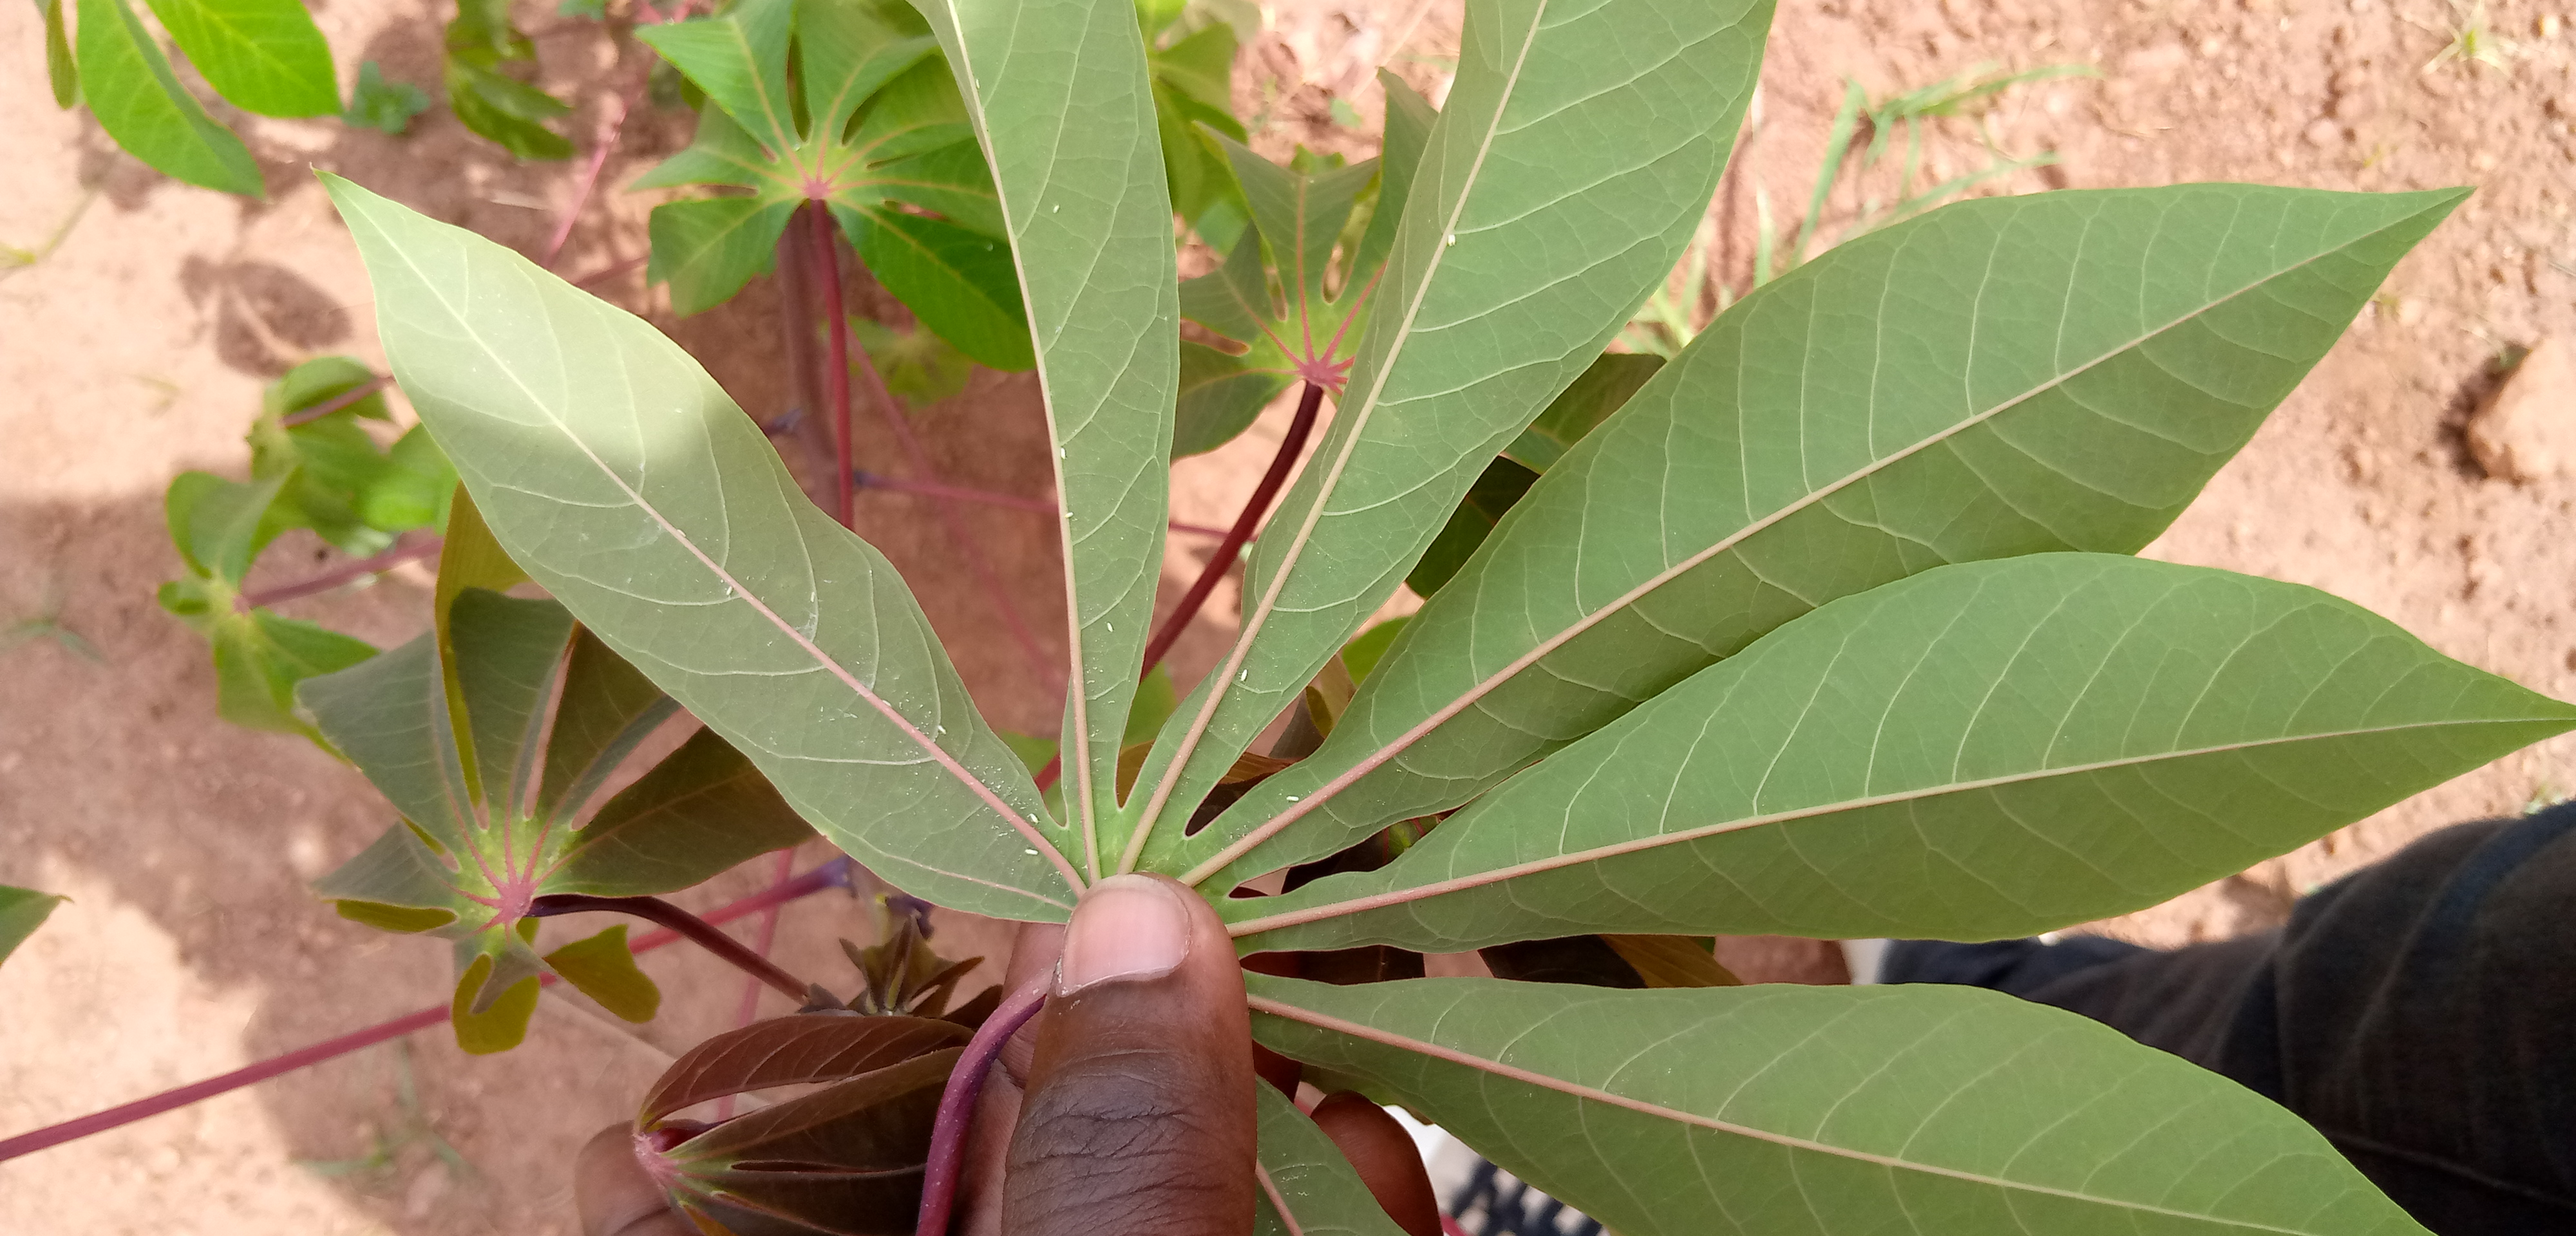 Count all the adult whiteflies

12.